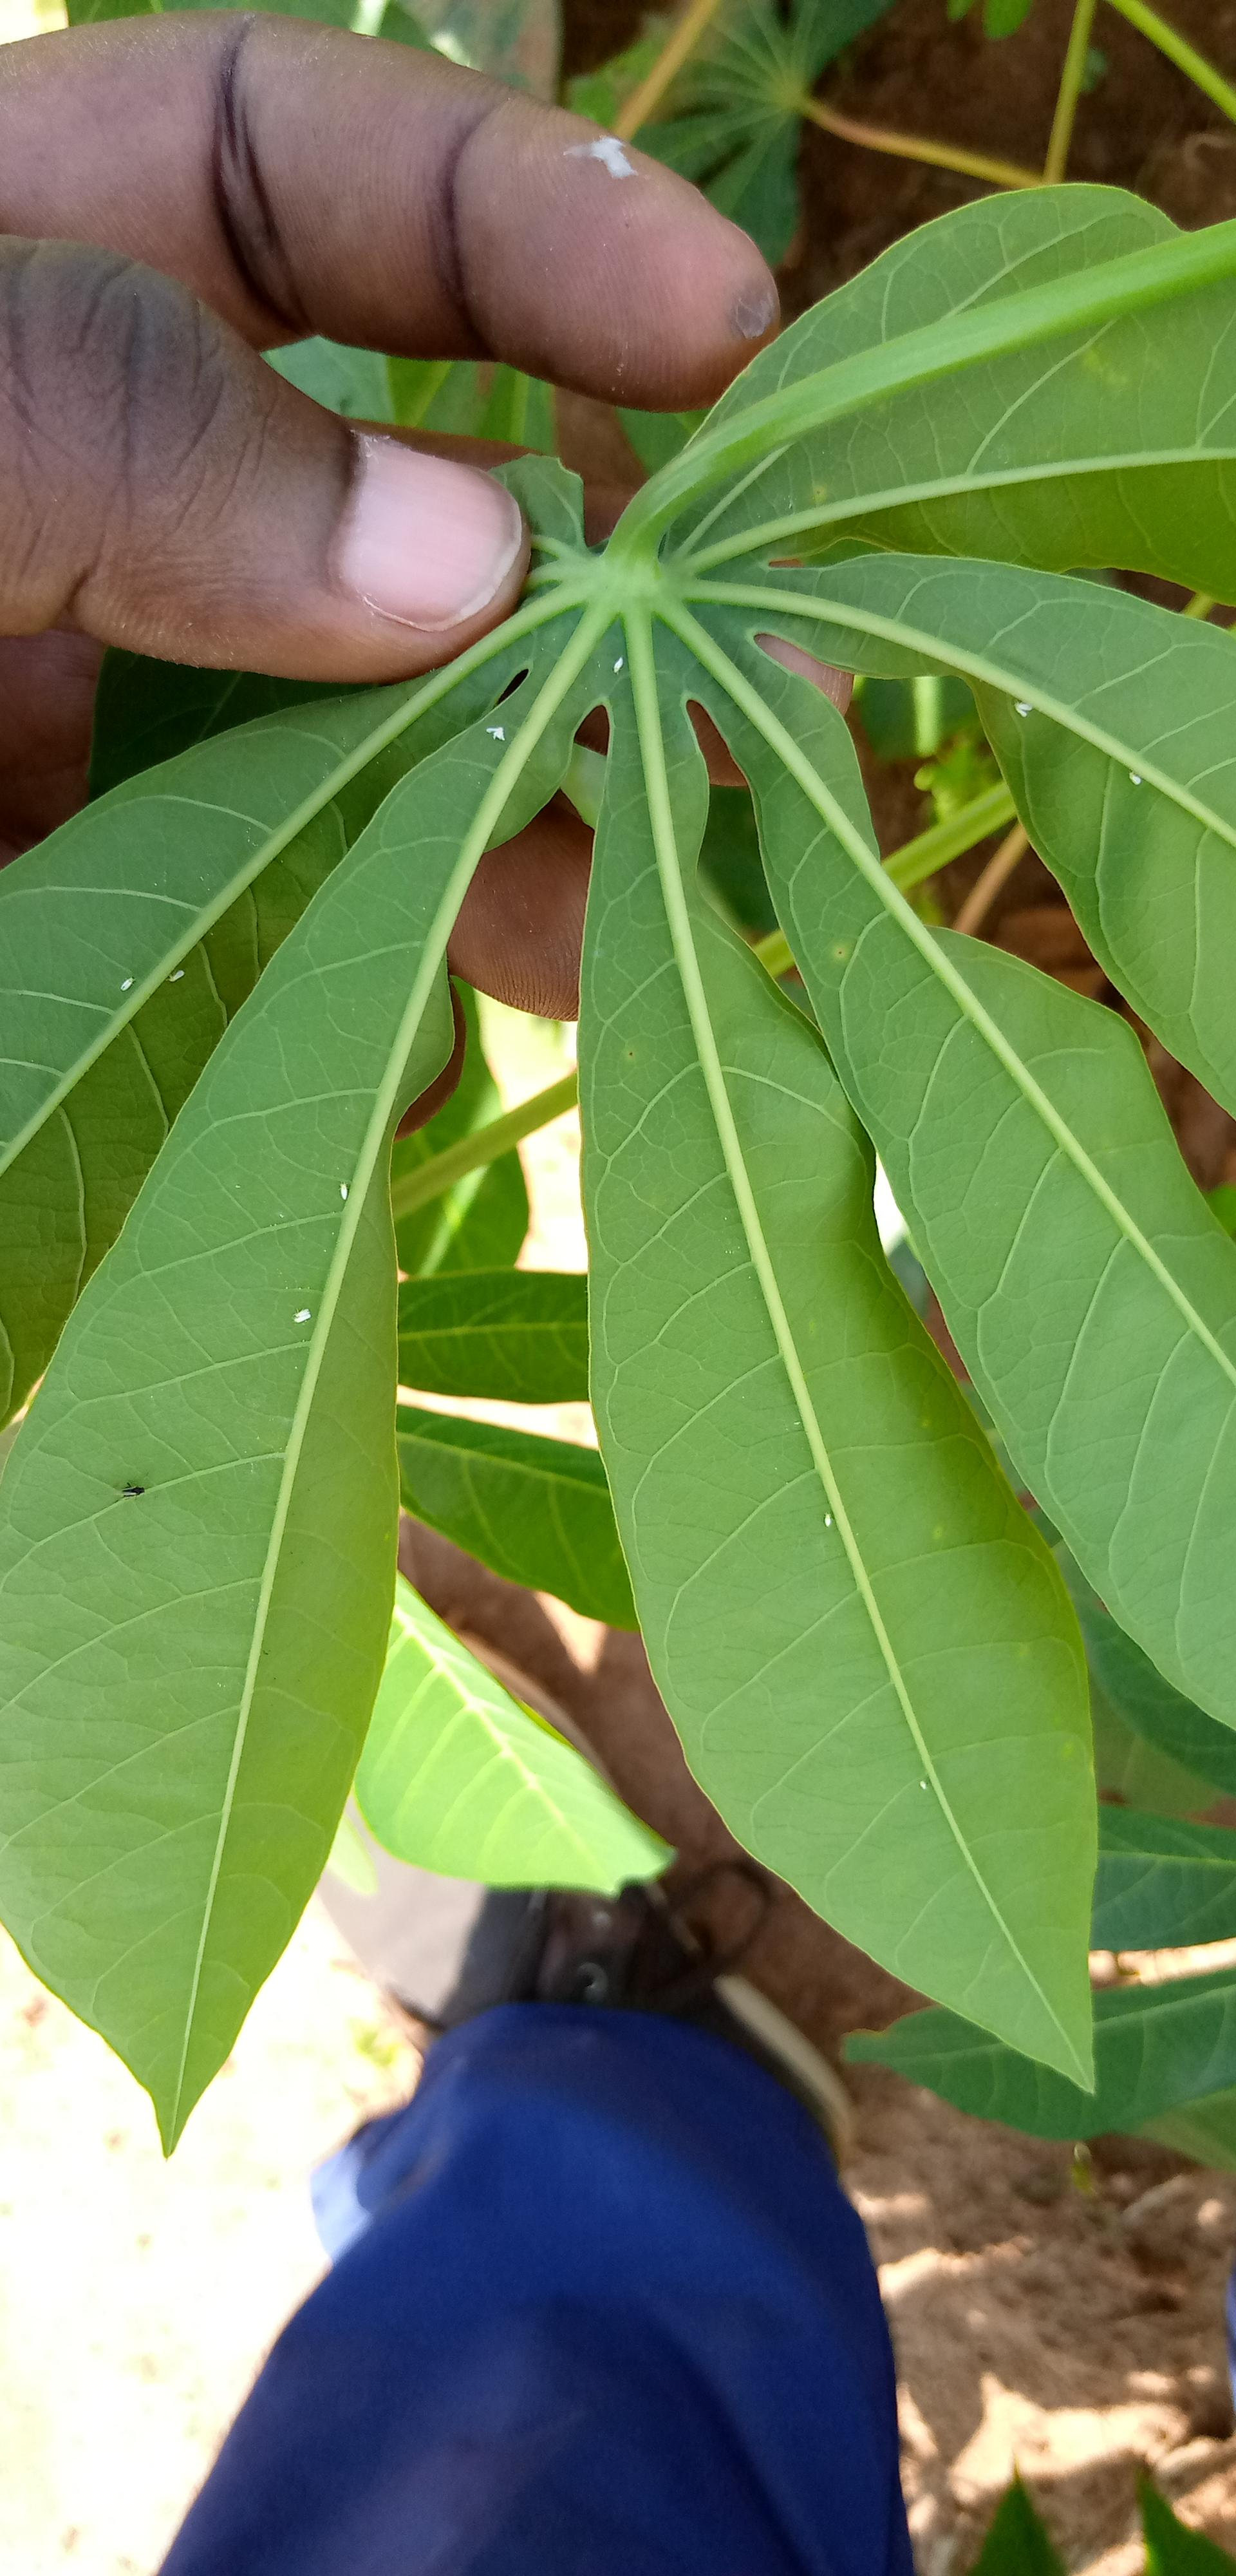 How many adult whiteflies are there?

10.